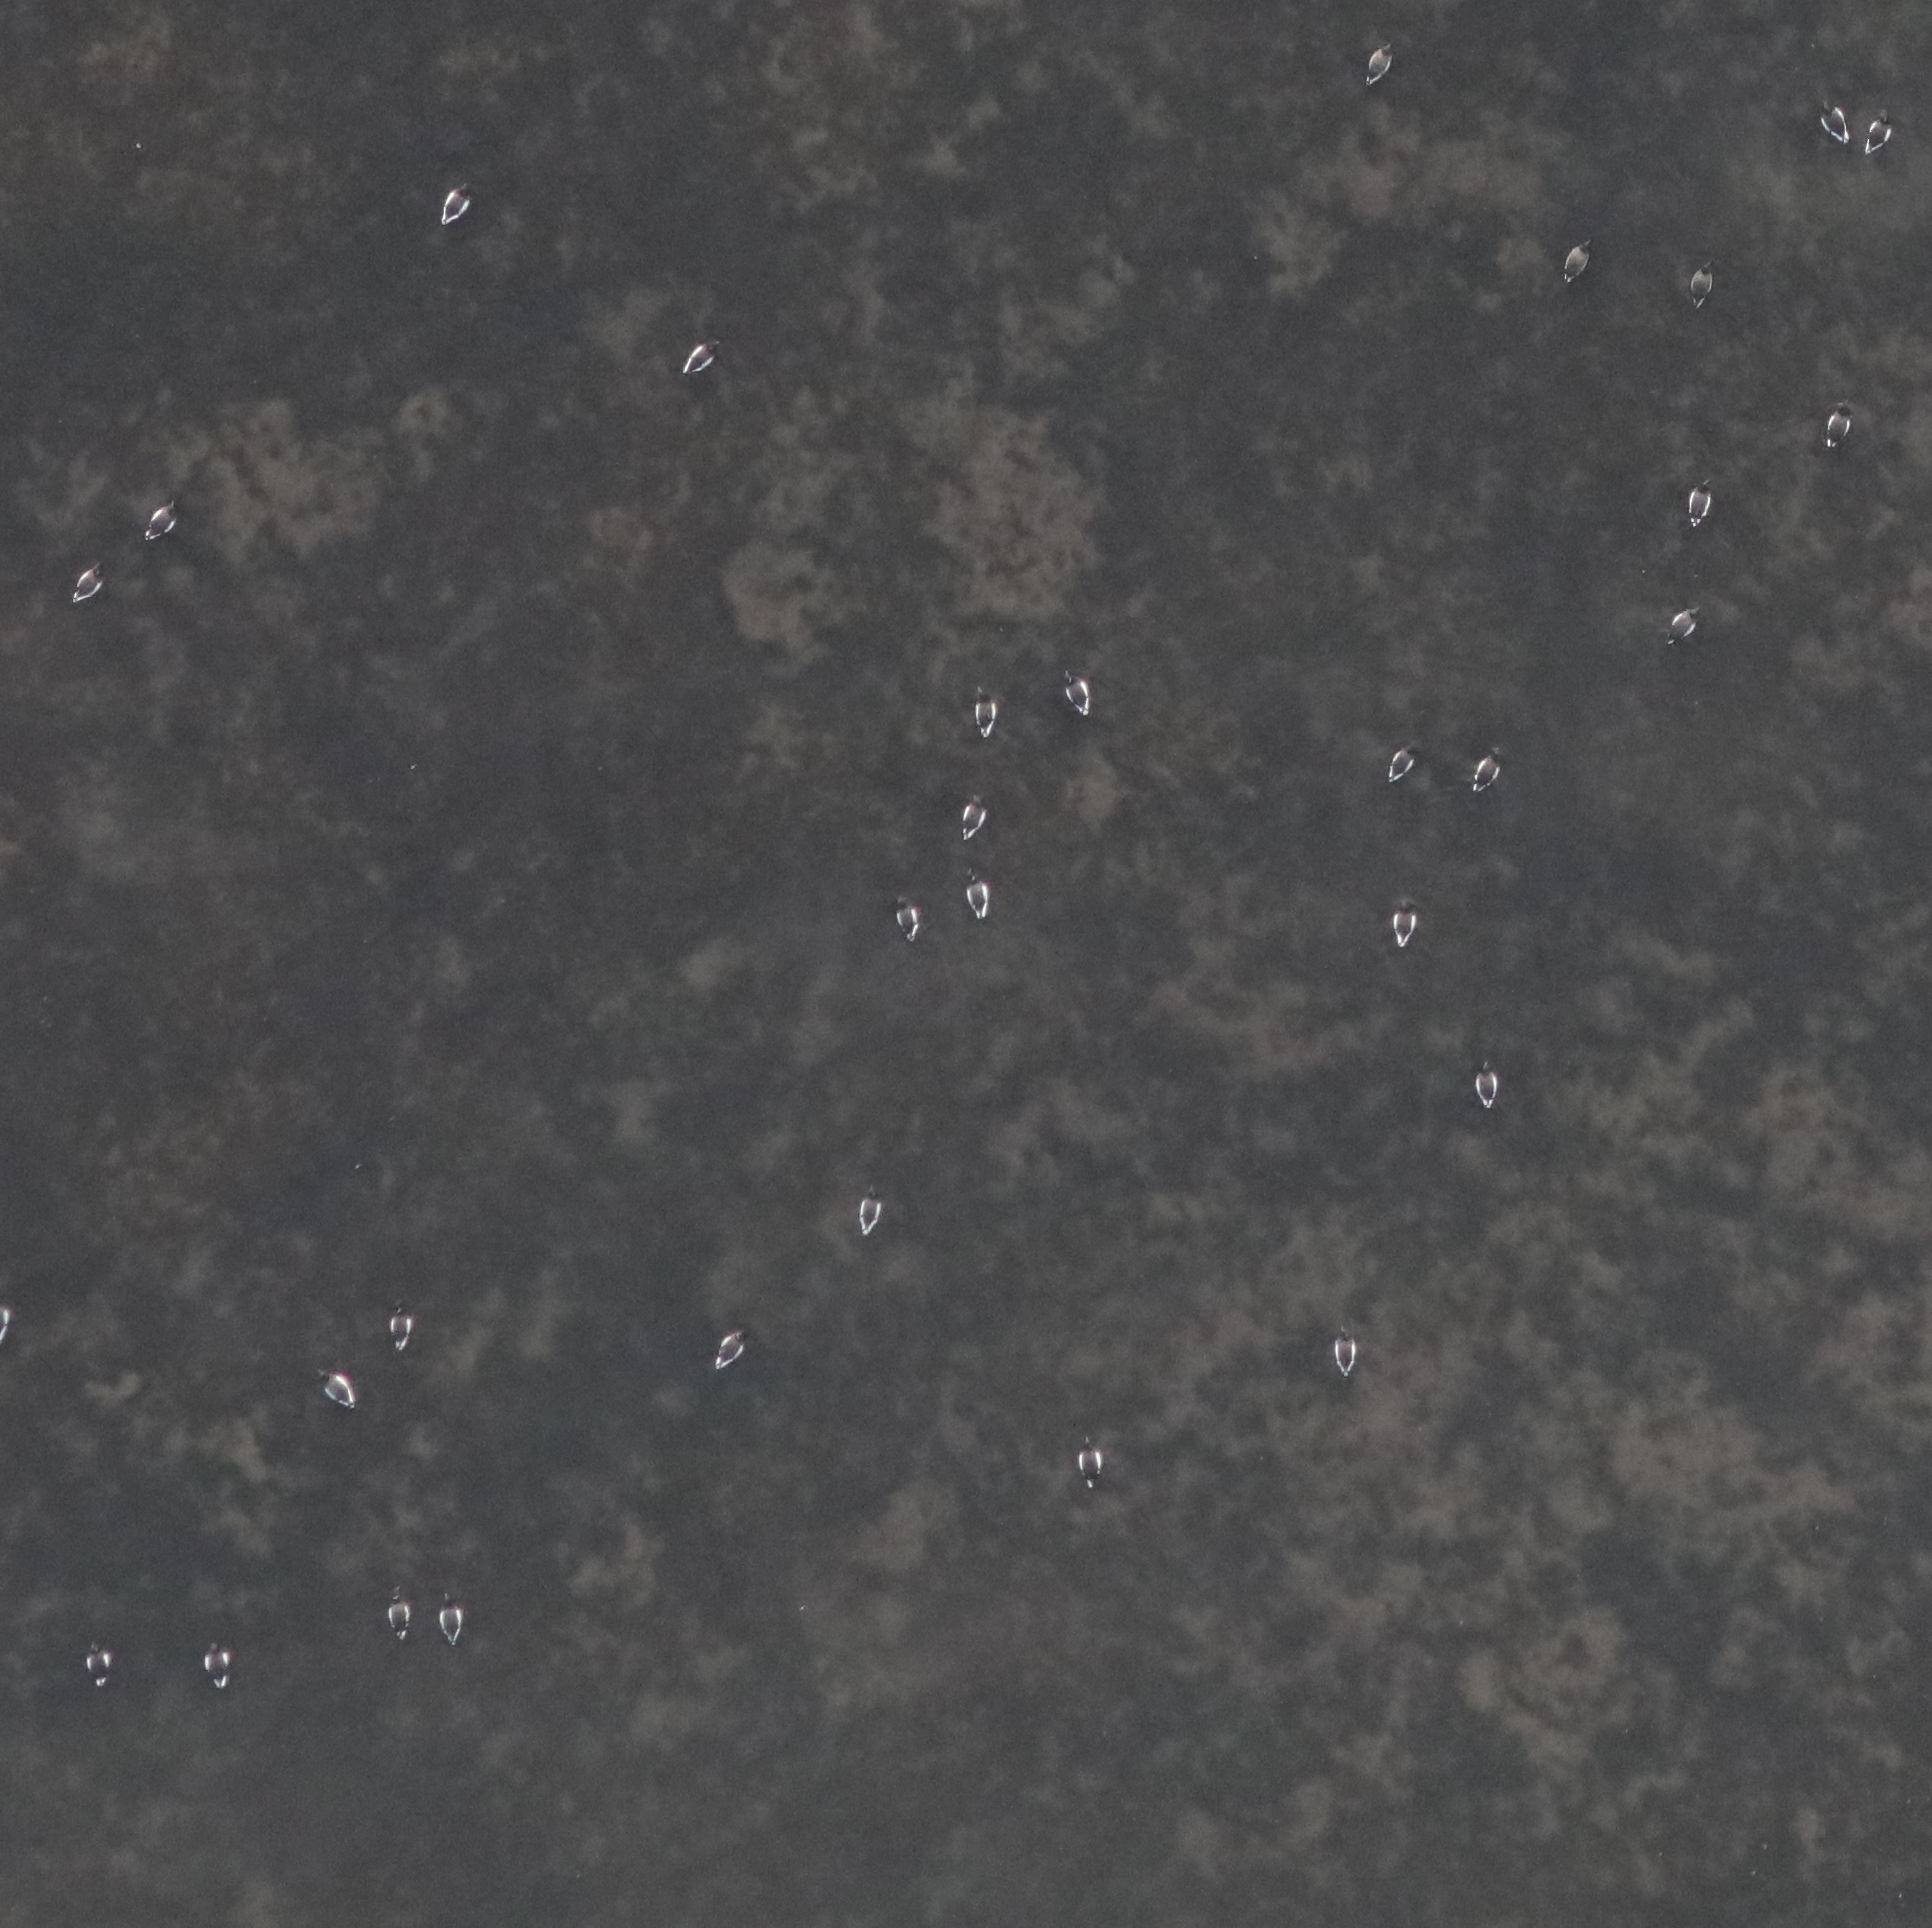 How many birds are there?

31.